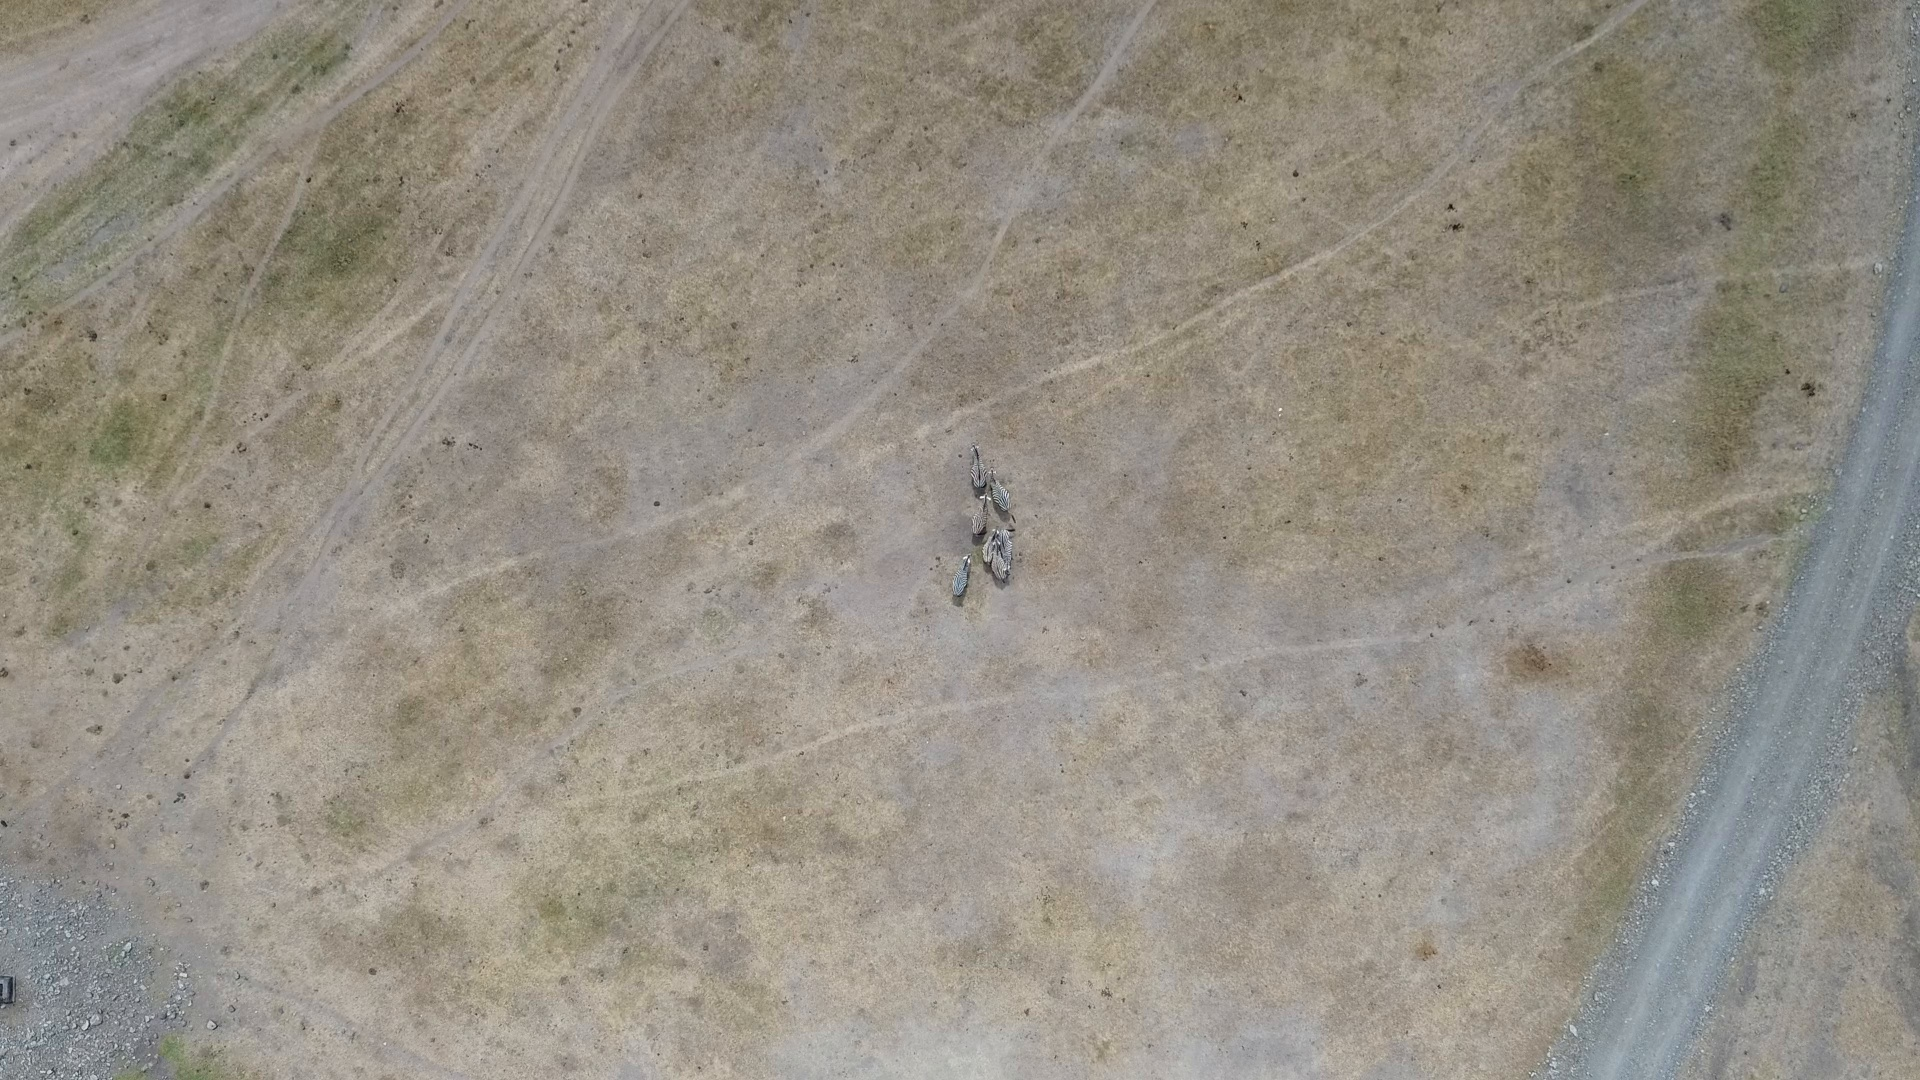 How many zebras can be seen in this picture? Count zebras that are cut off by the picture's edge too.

7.